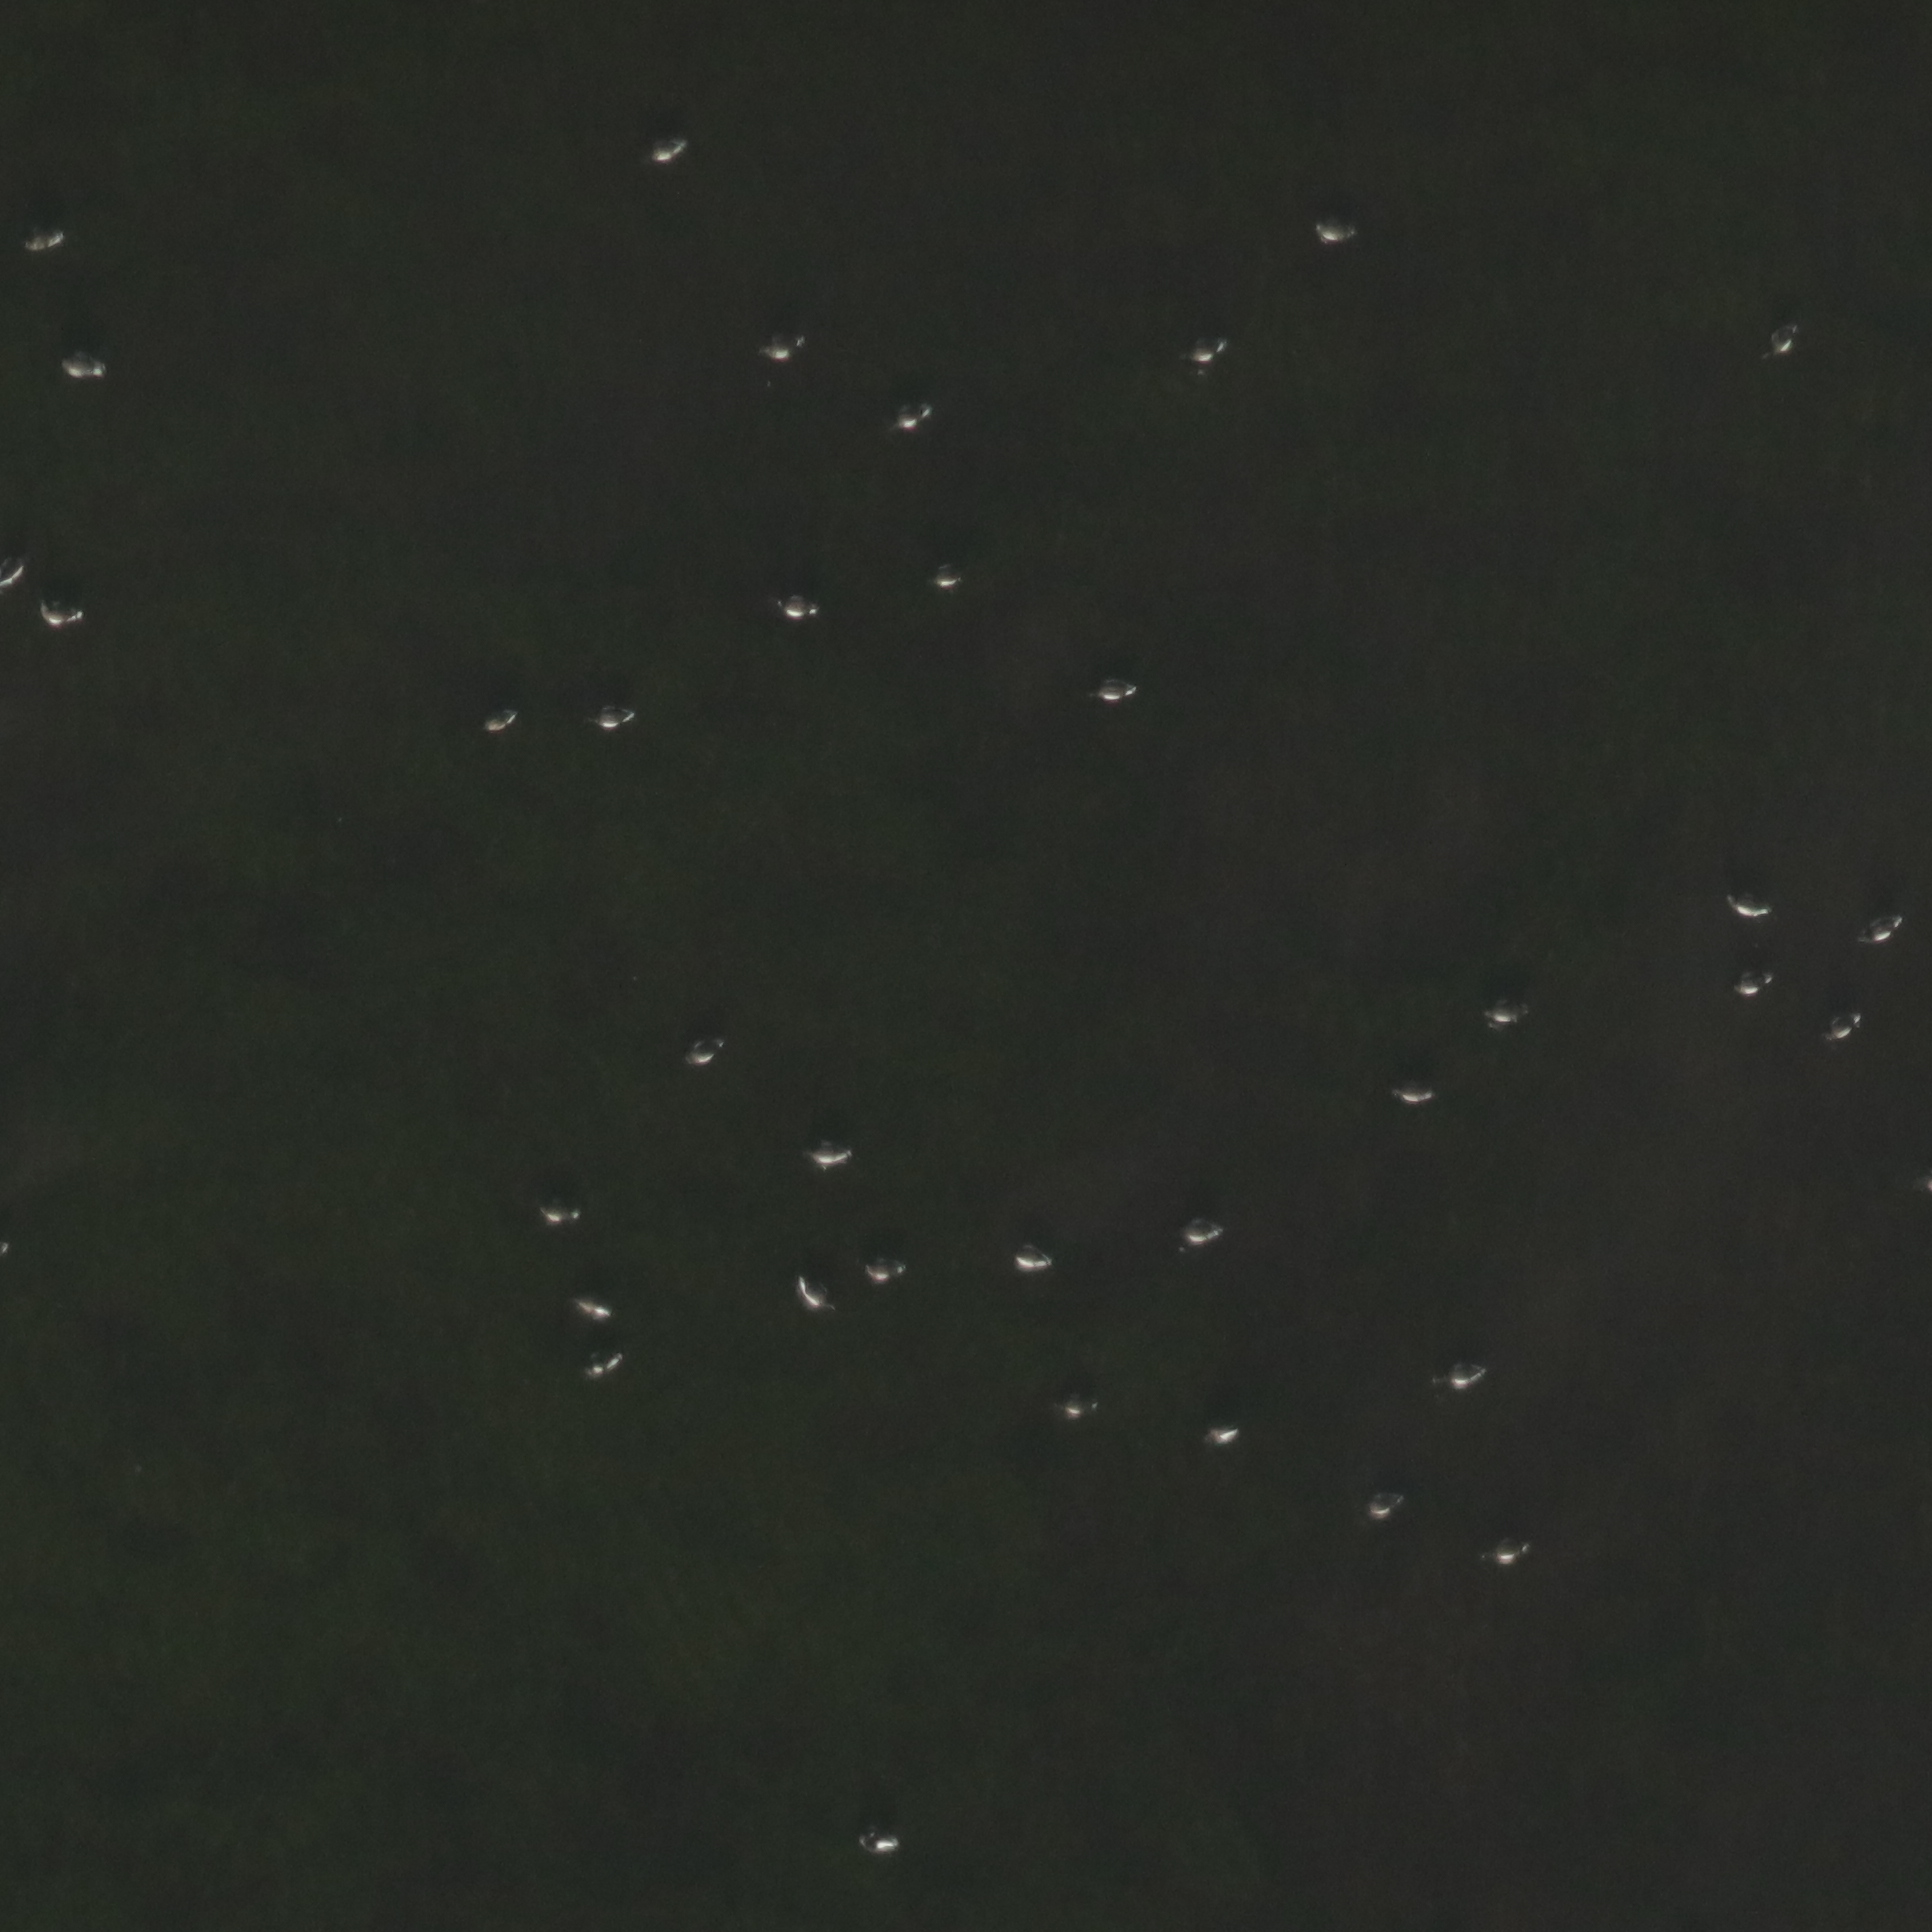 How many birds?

36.